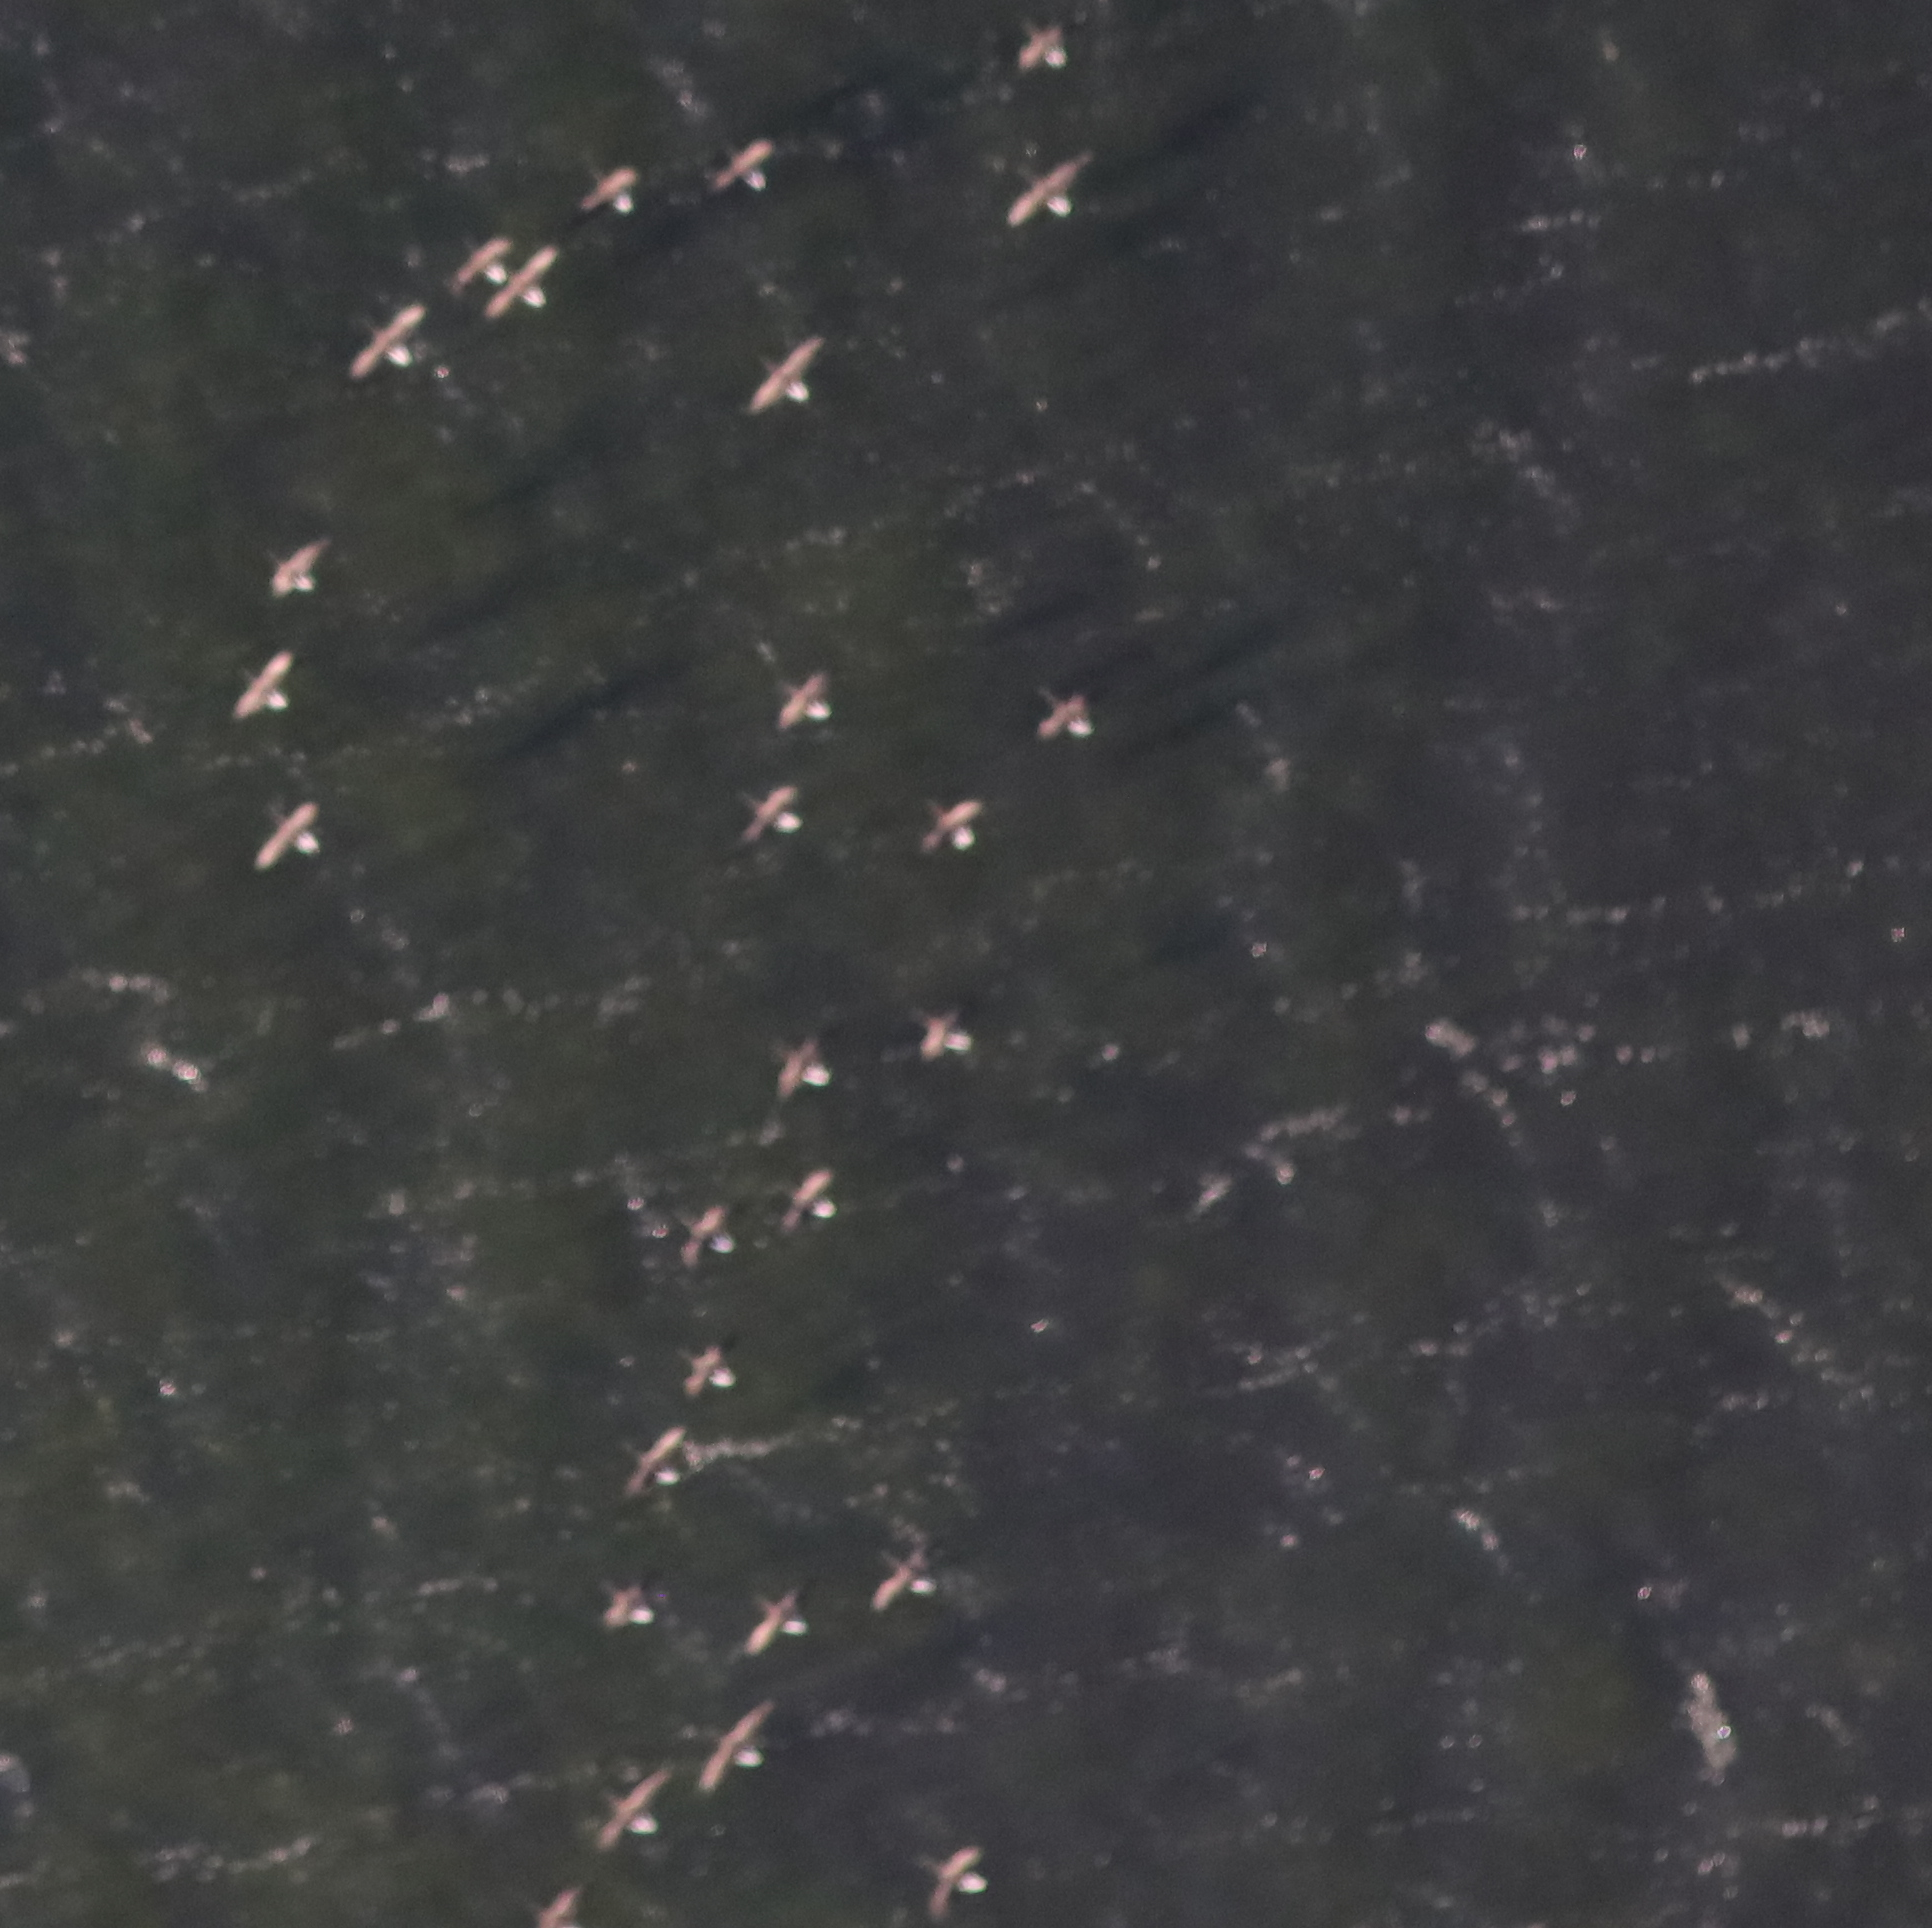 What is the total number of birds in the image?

28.